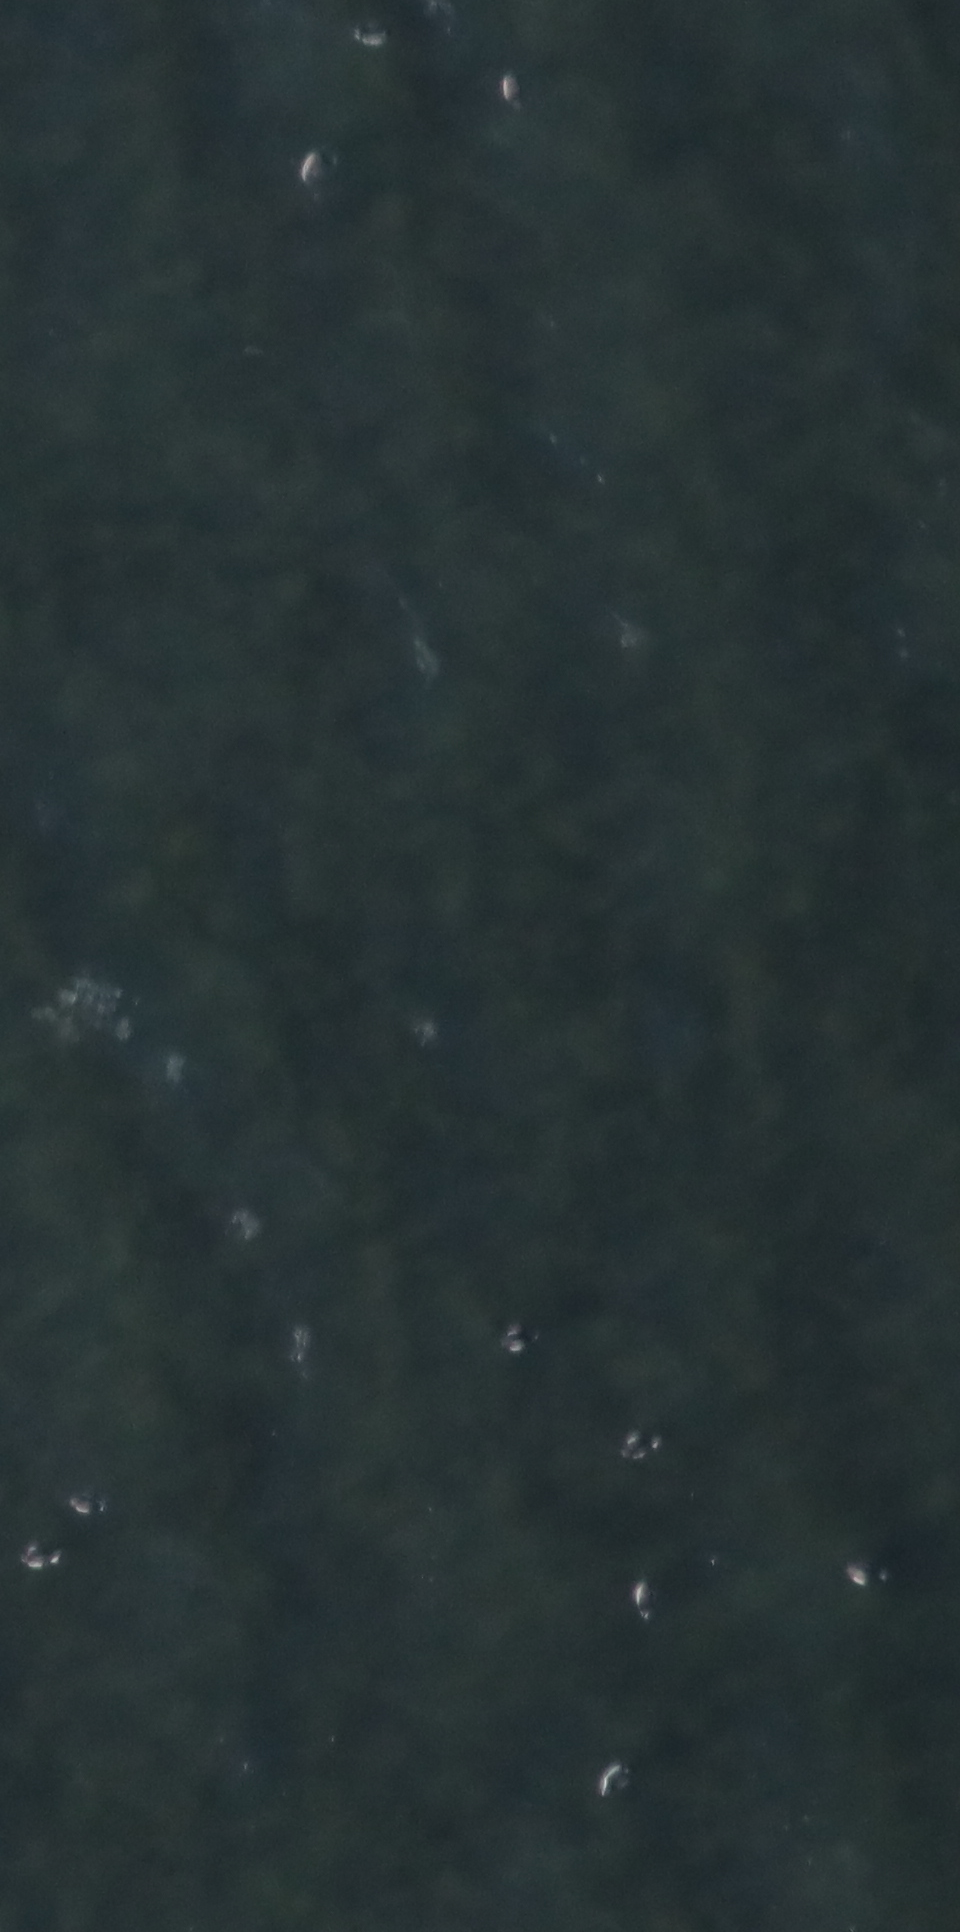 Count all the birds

10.